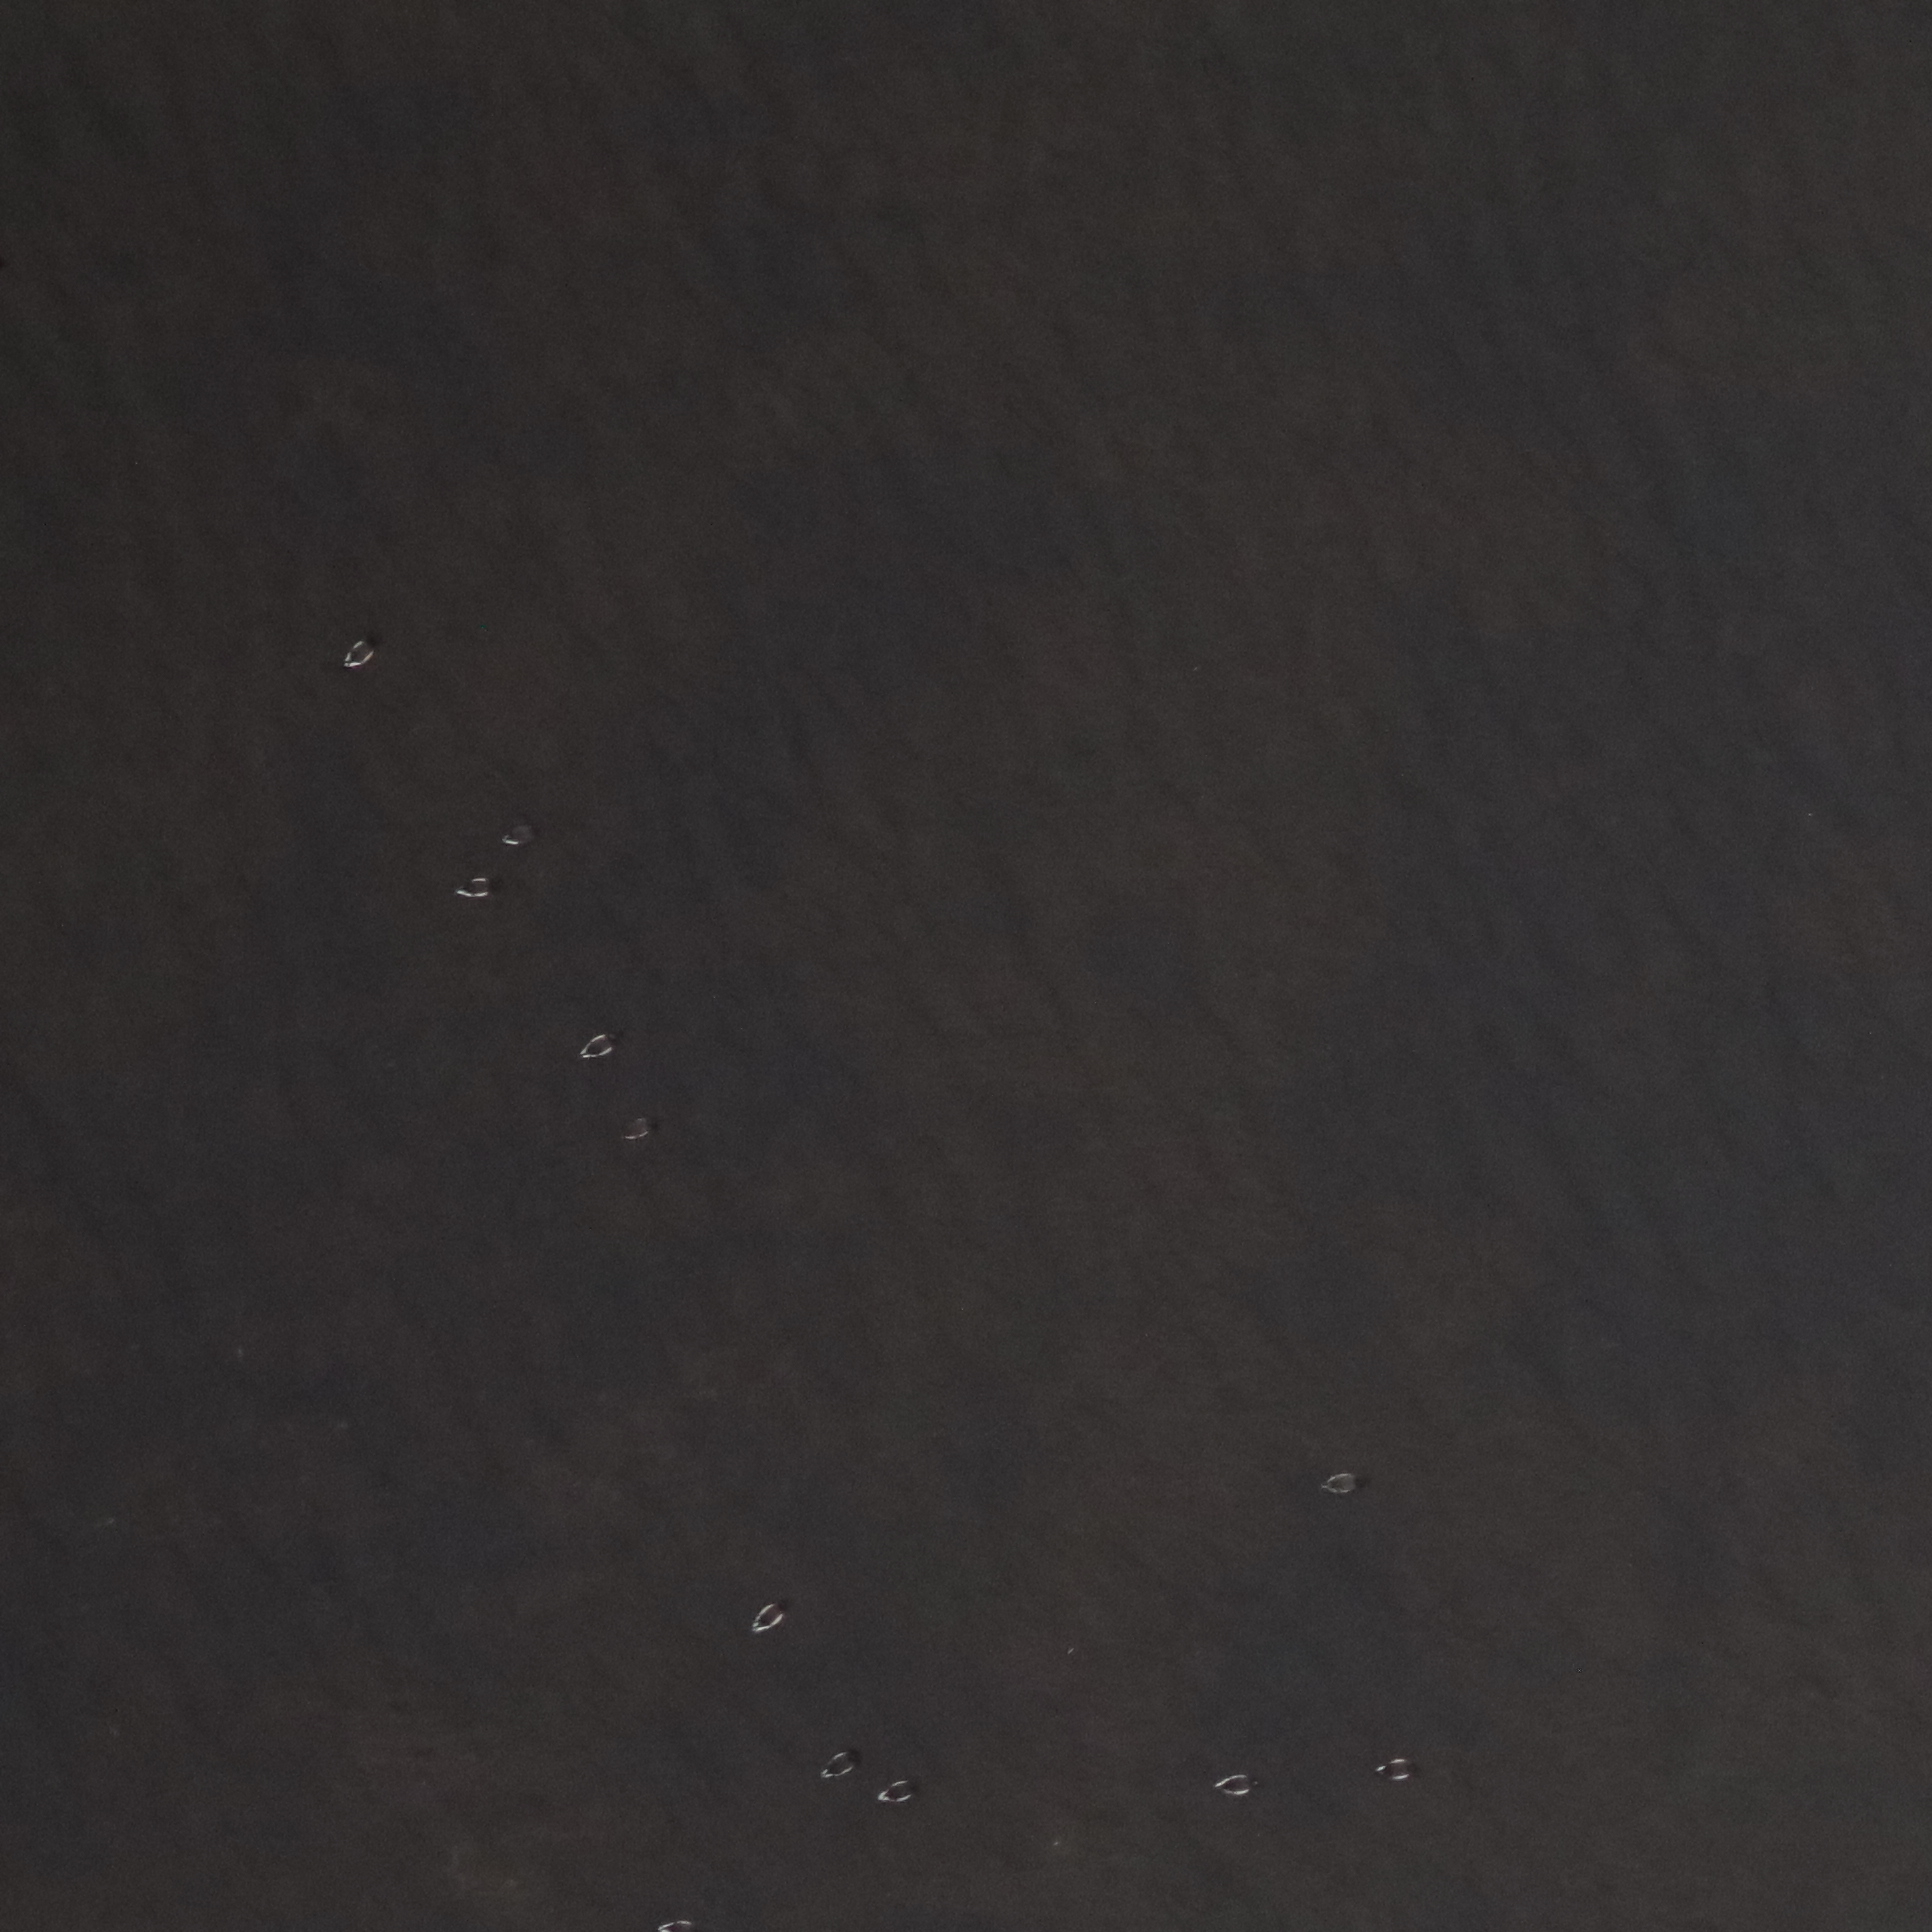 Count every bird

11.